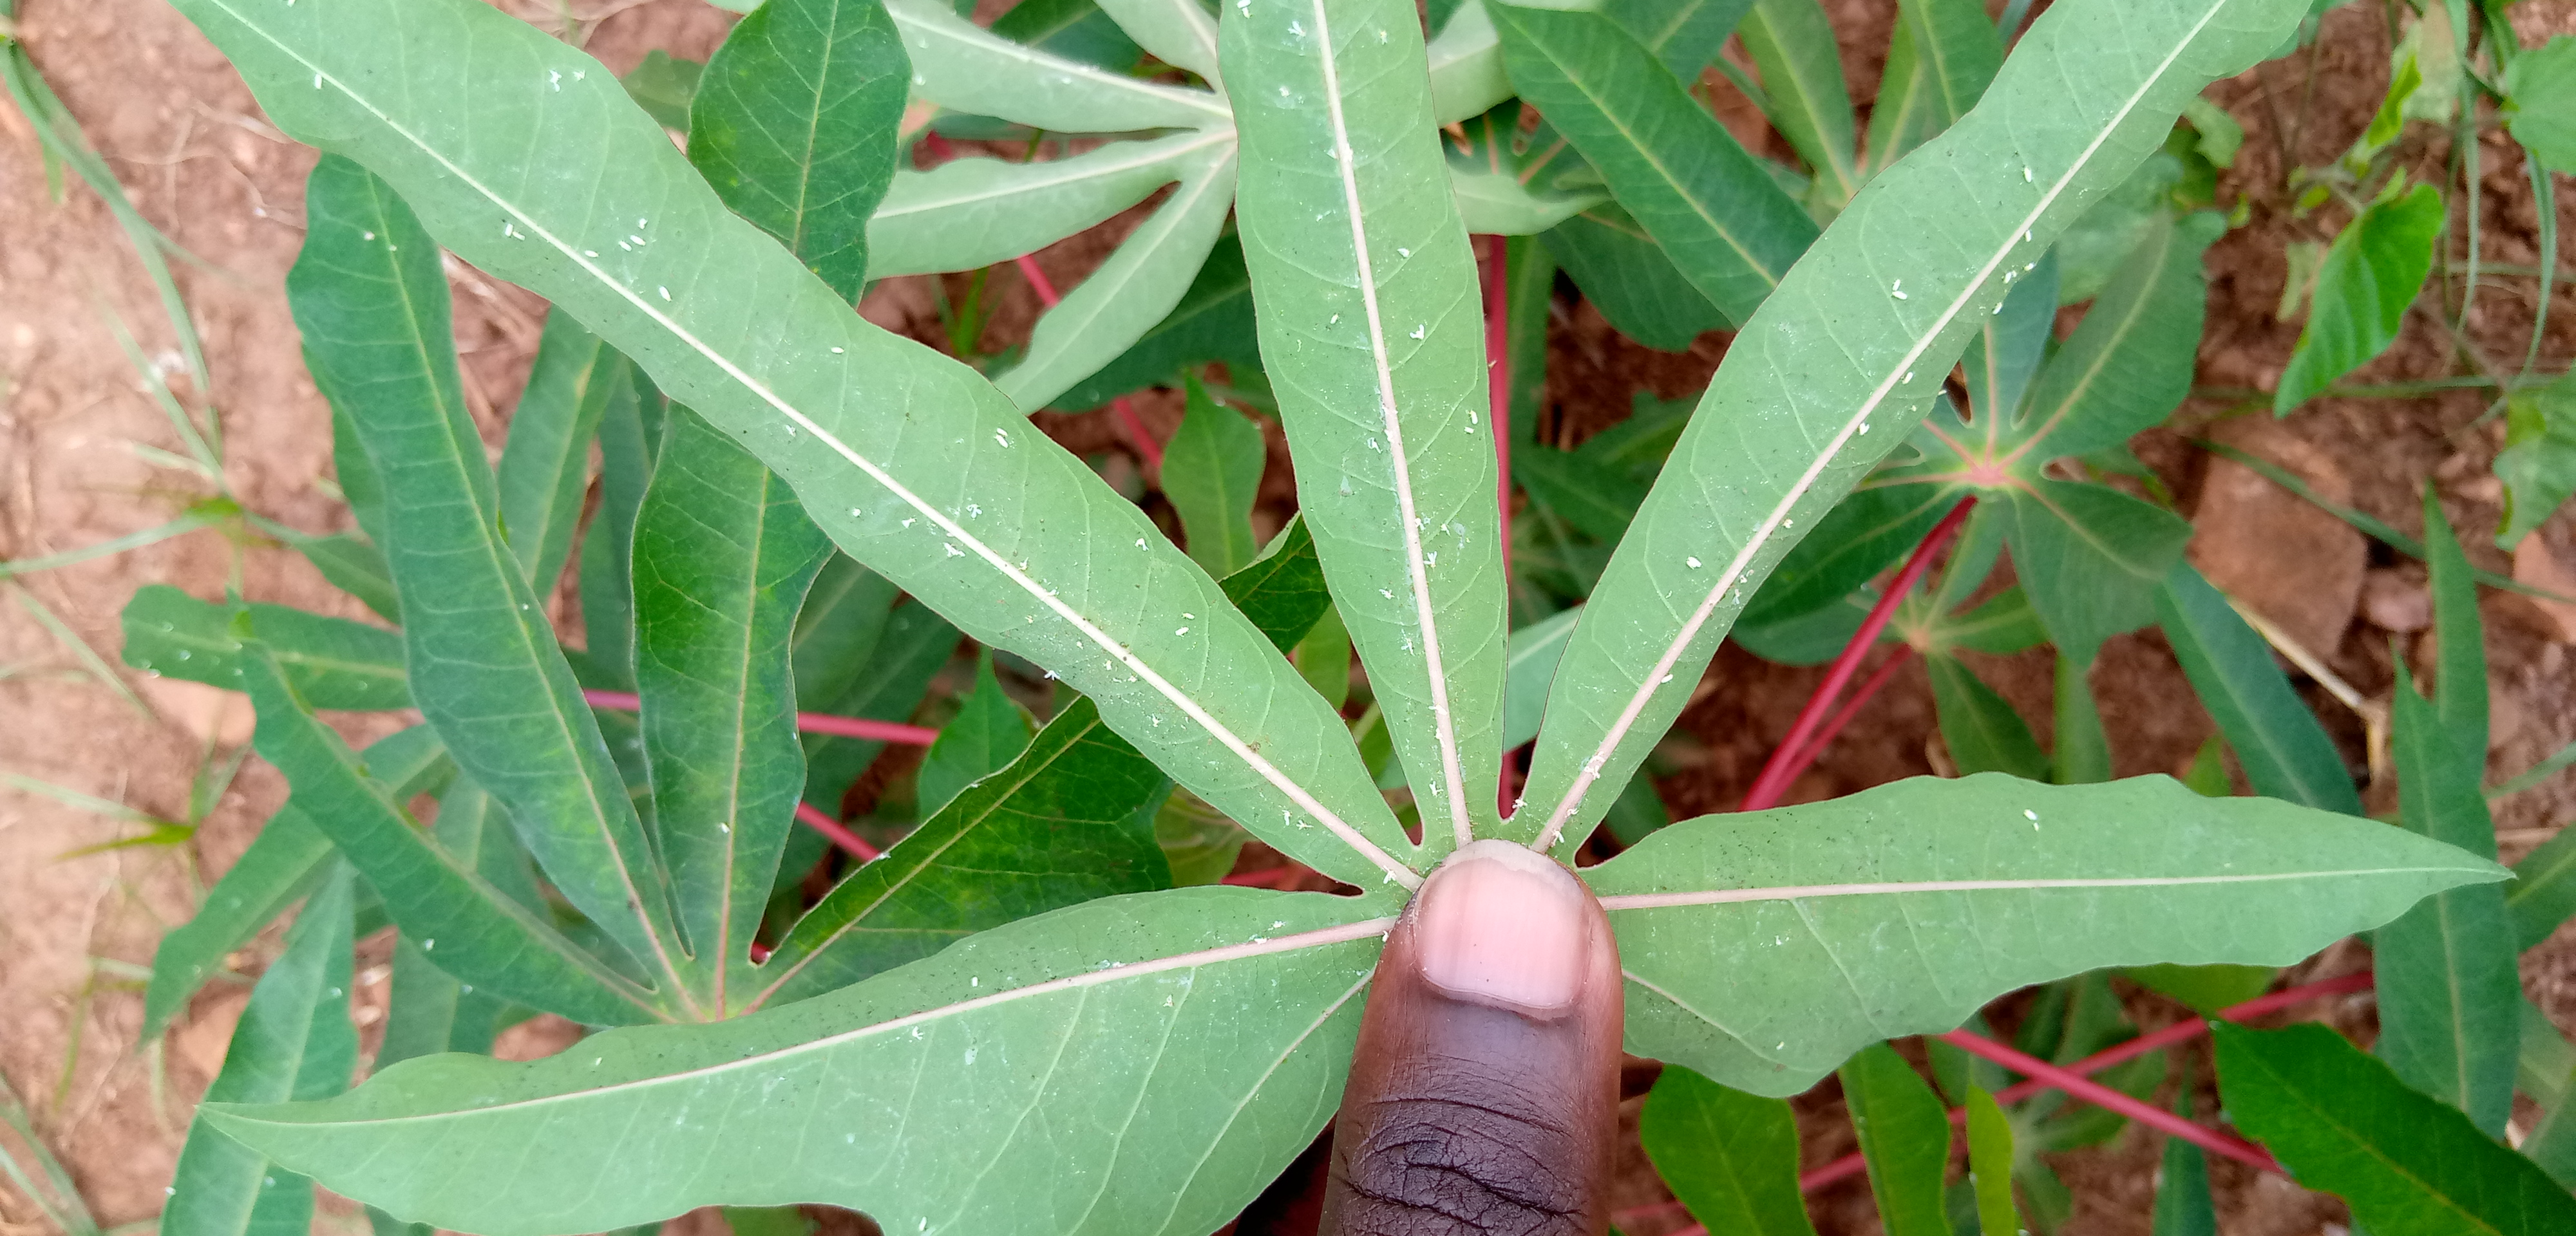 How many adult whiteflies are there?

29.